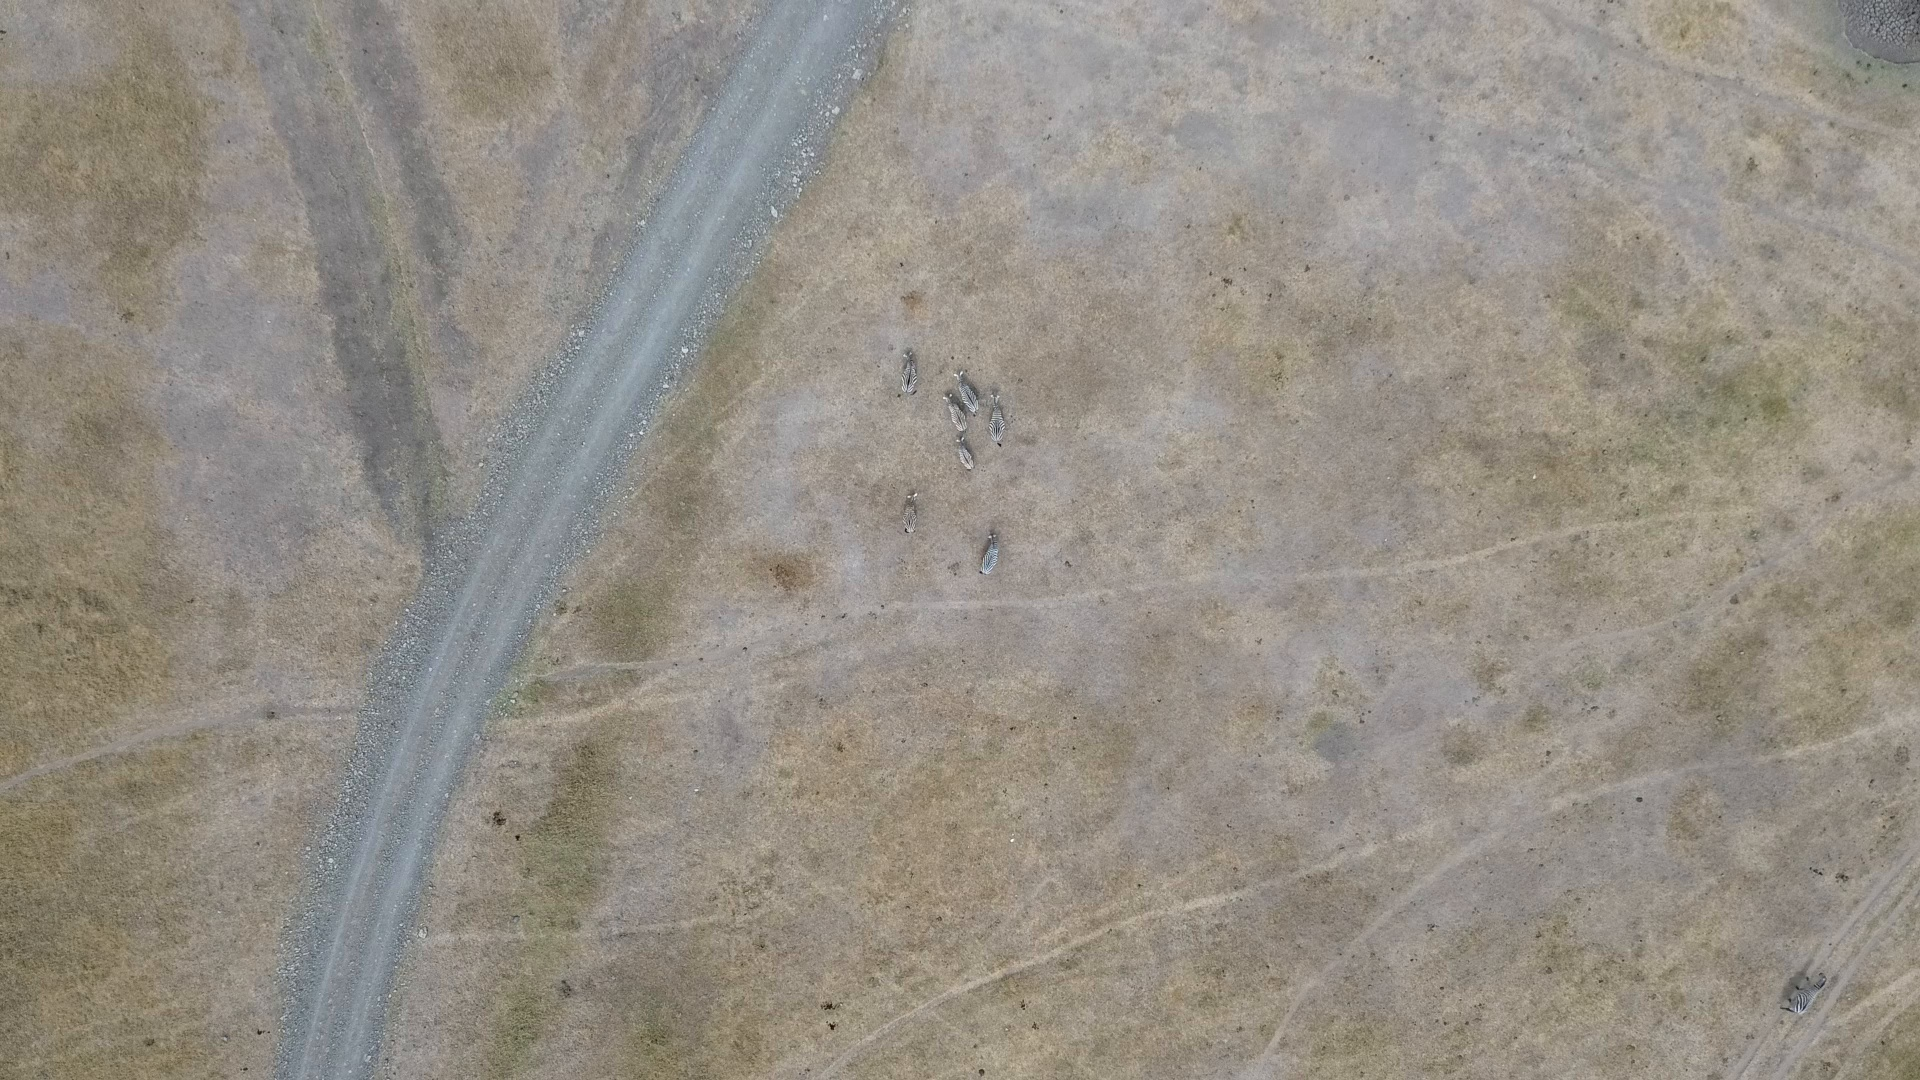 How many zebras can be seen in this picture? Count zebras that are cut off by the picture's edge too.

8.